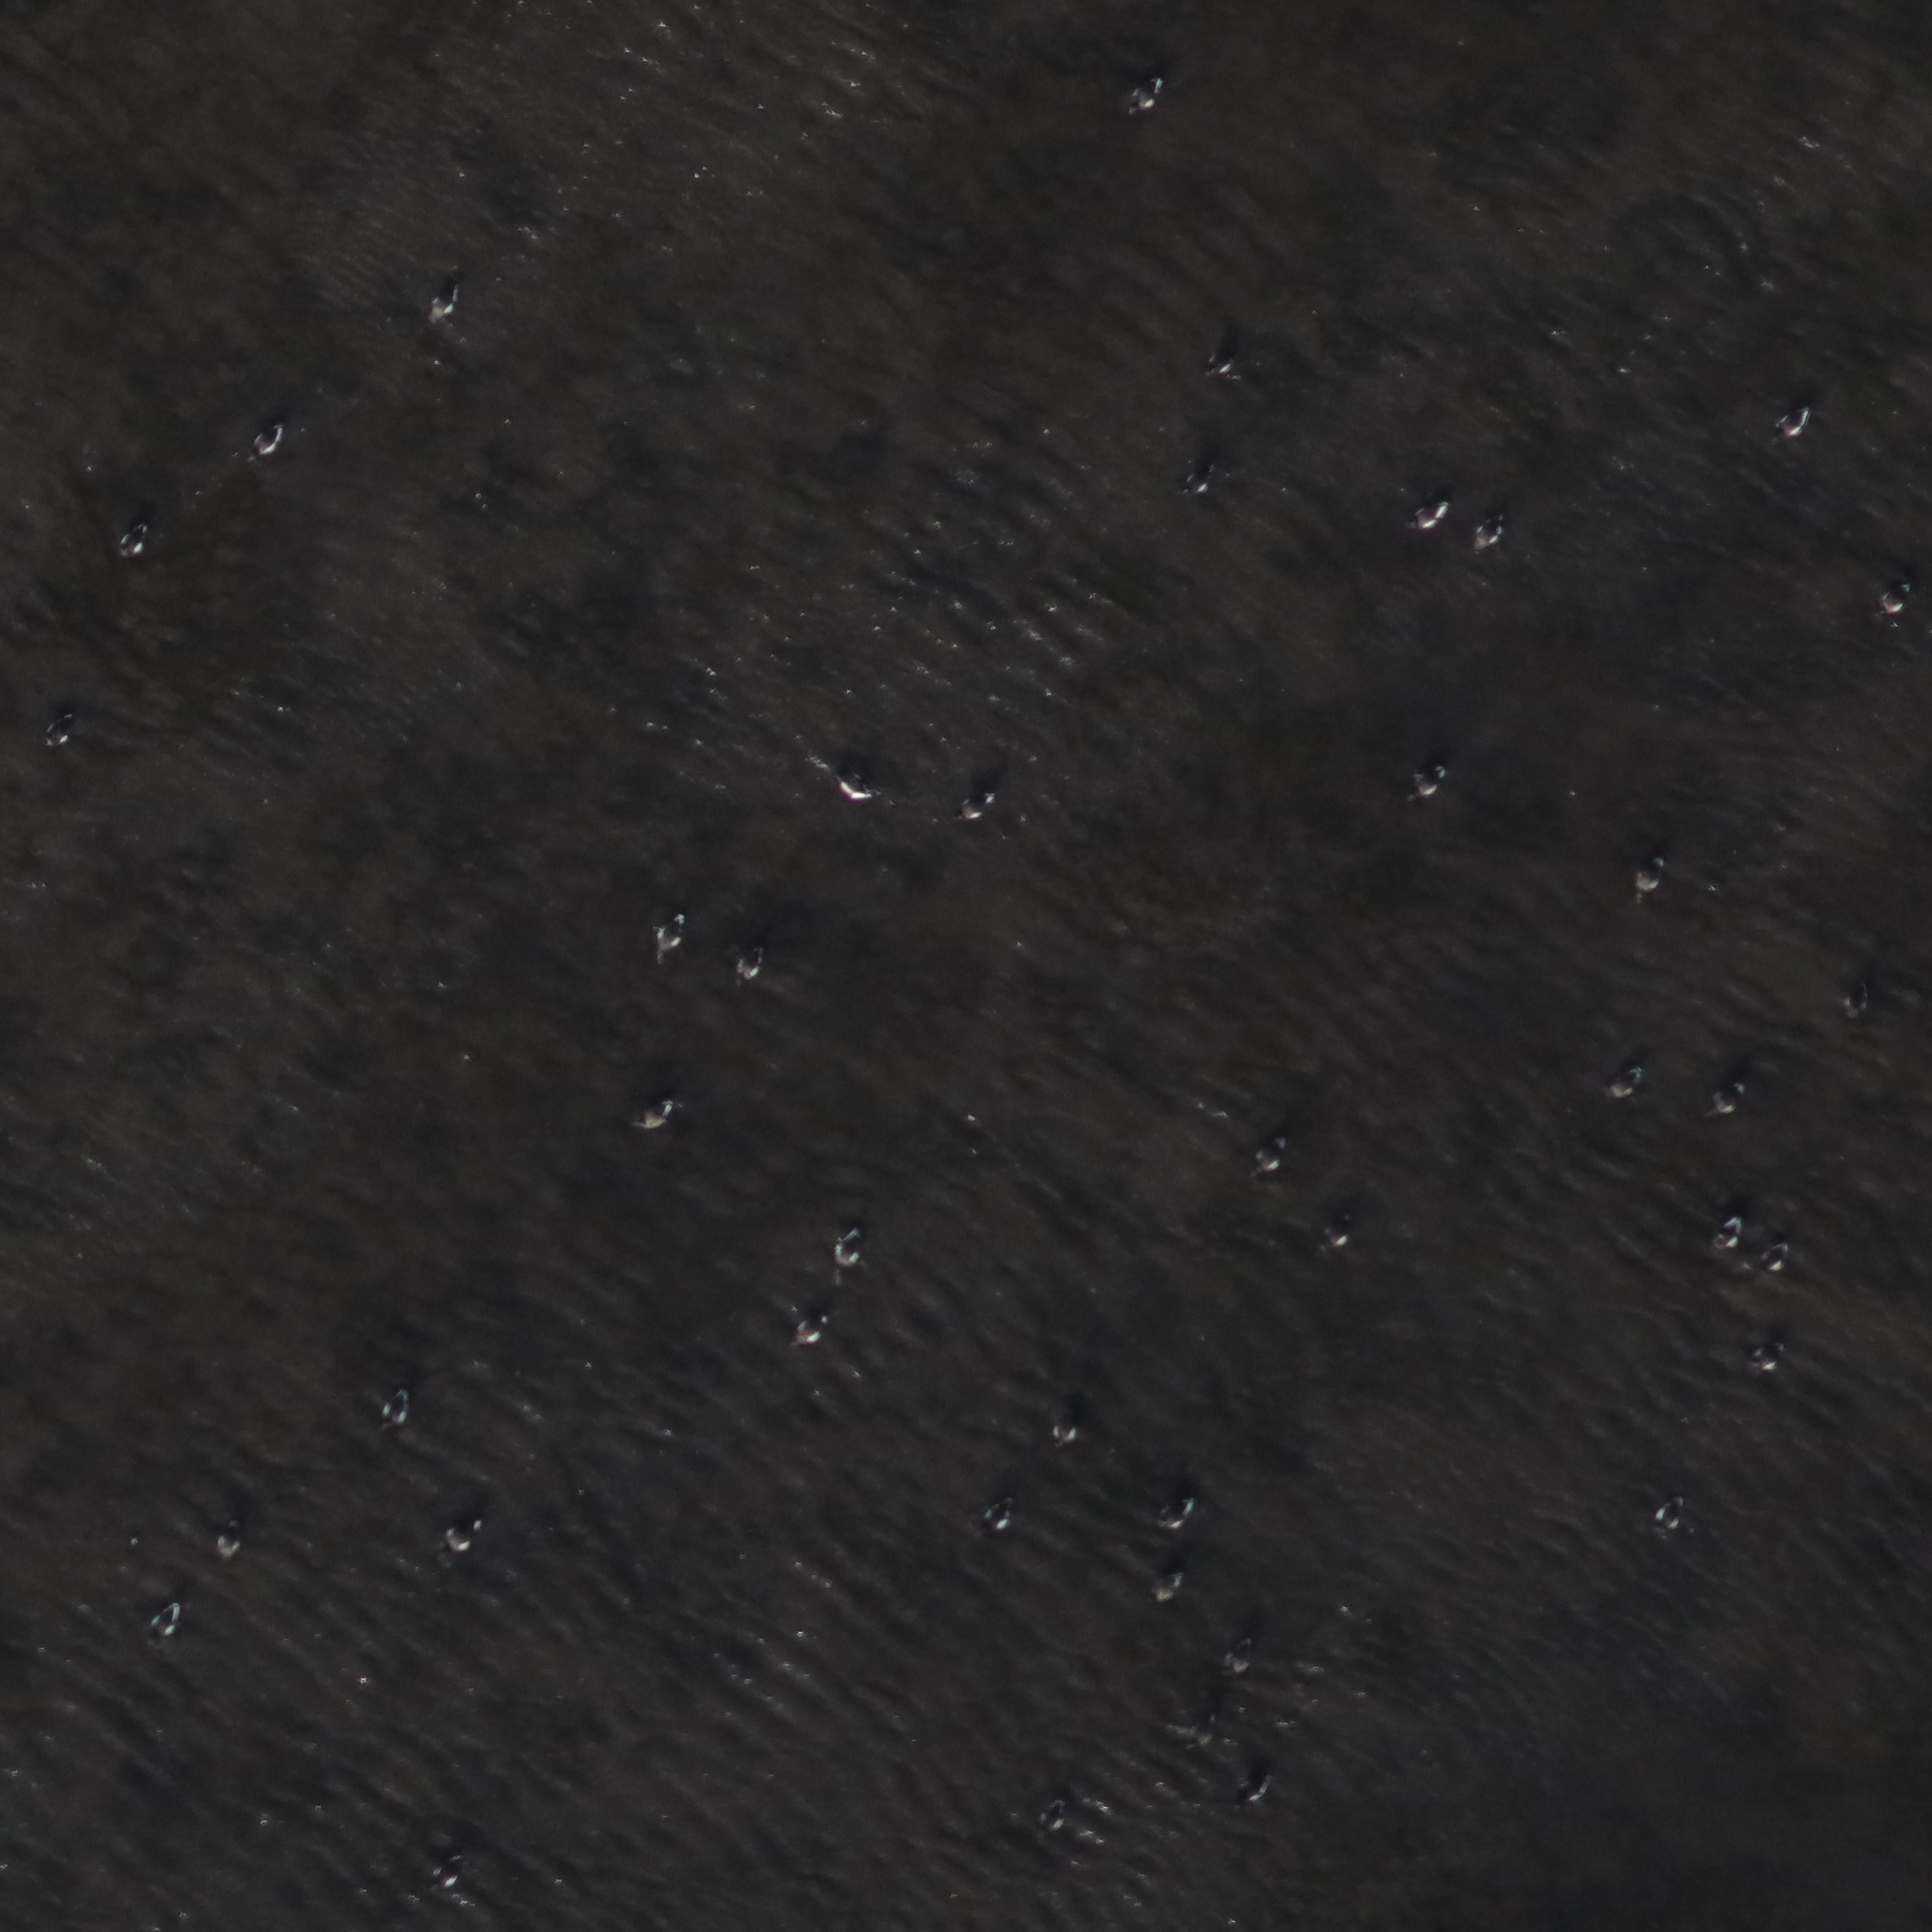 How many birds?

42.